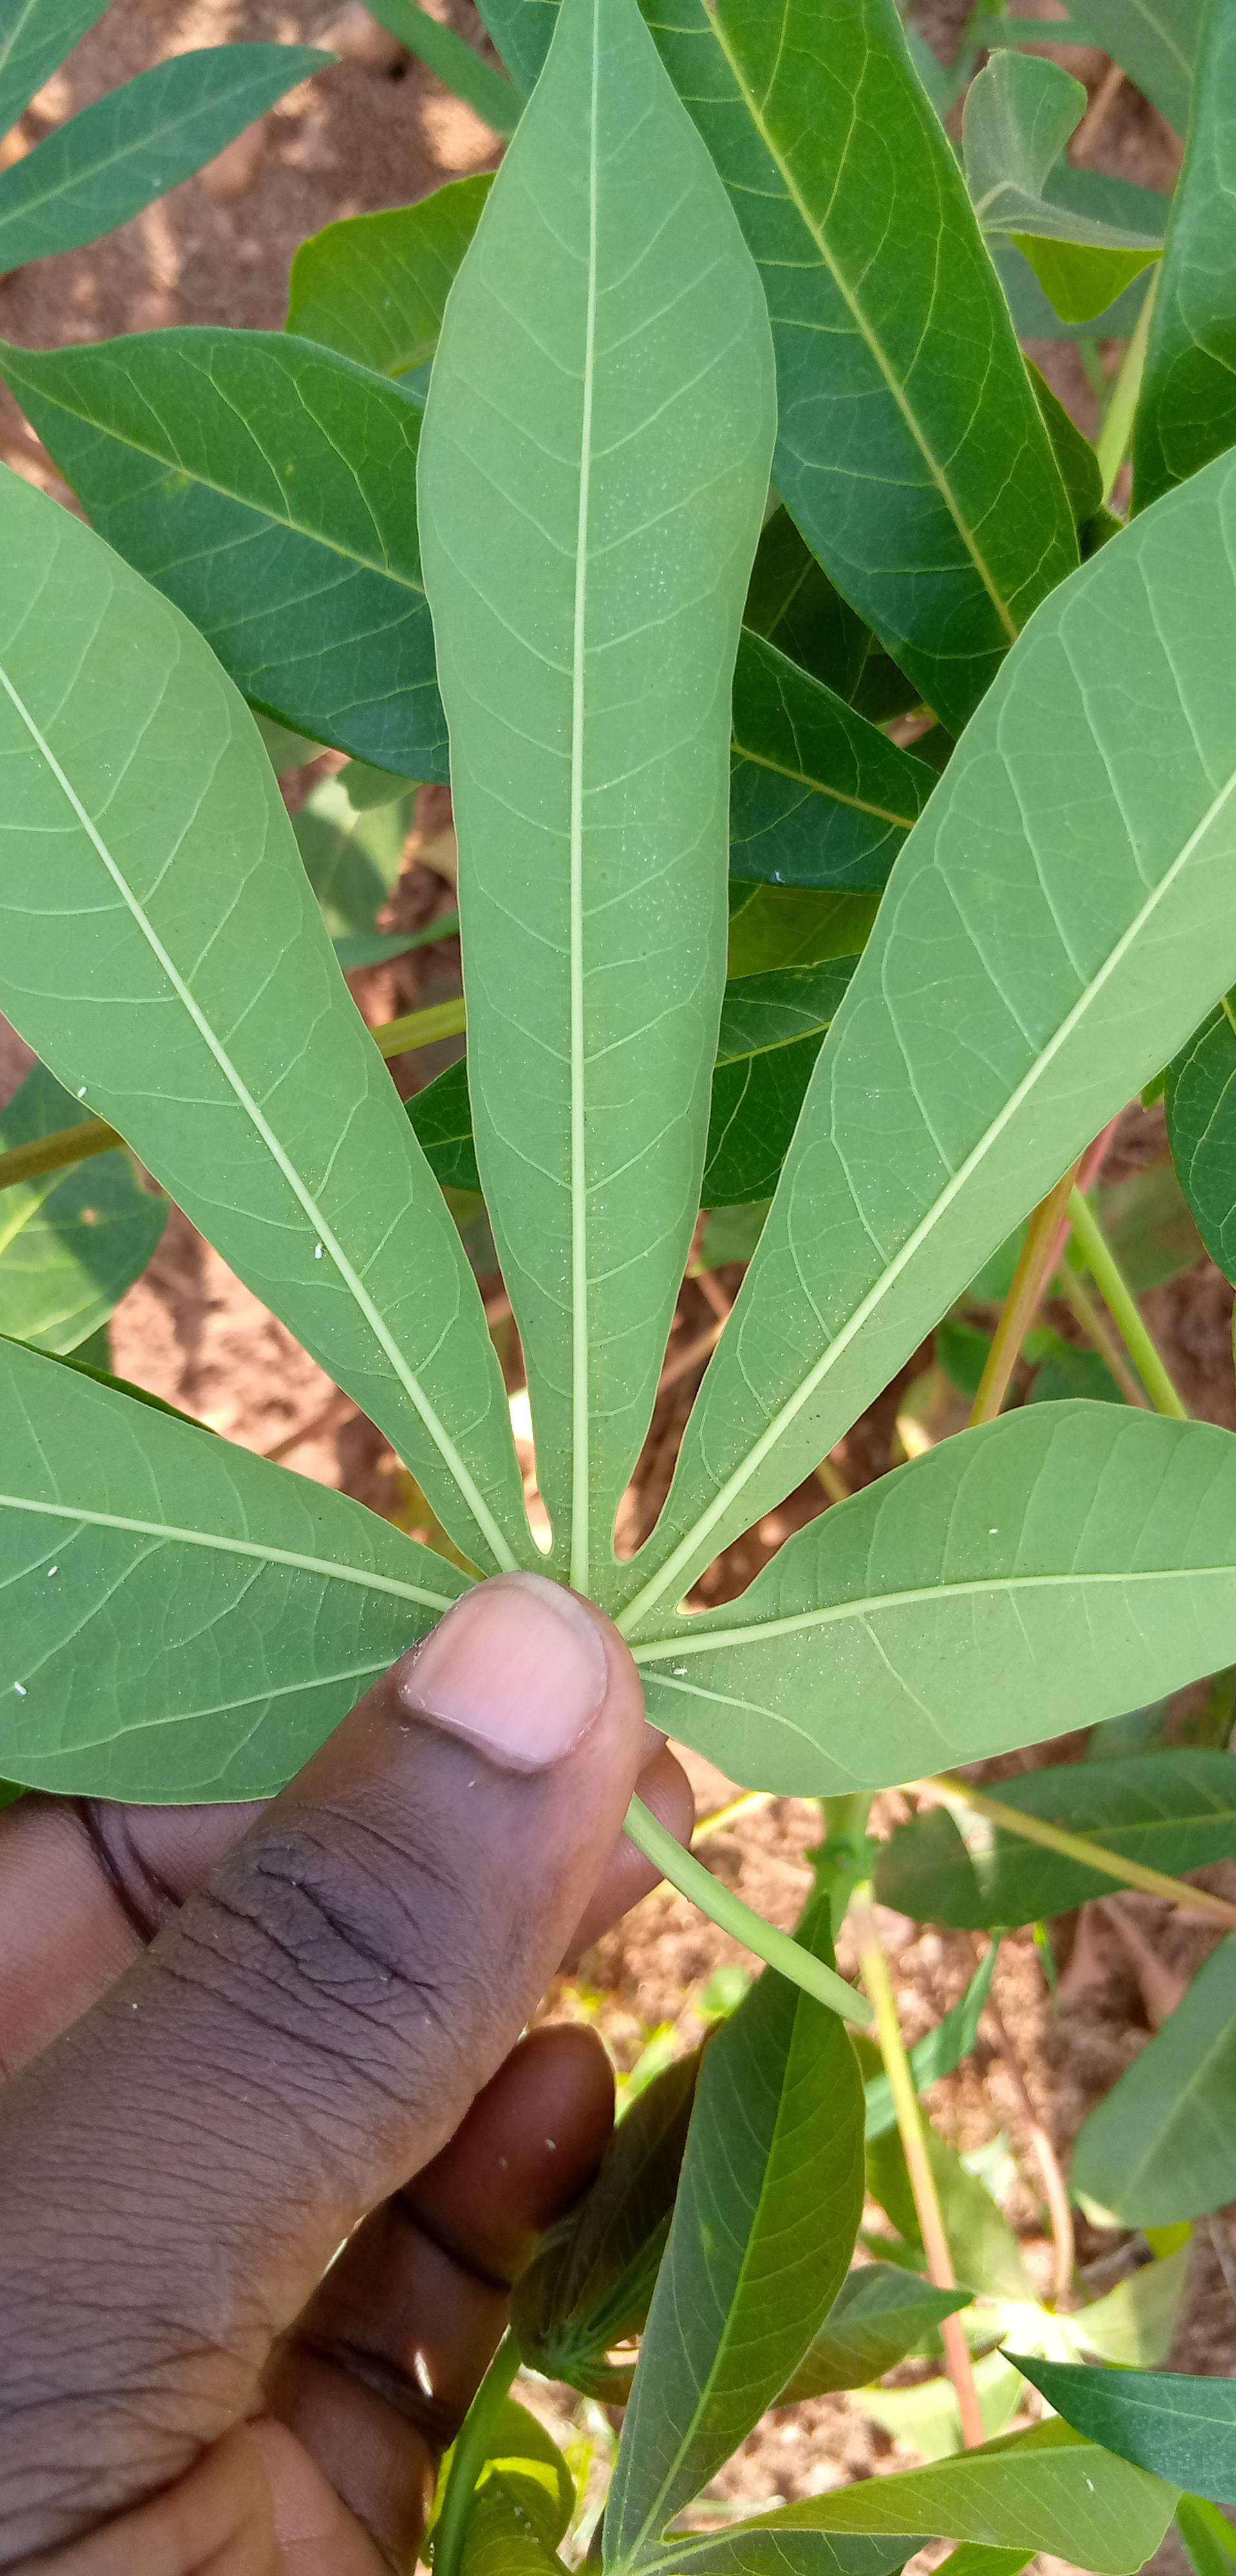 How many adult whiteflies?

6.